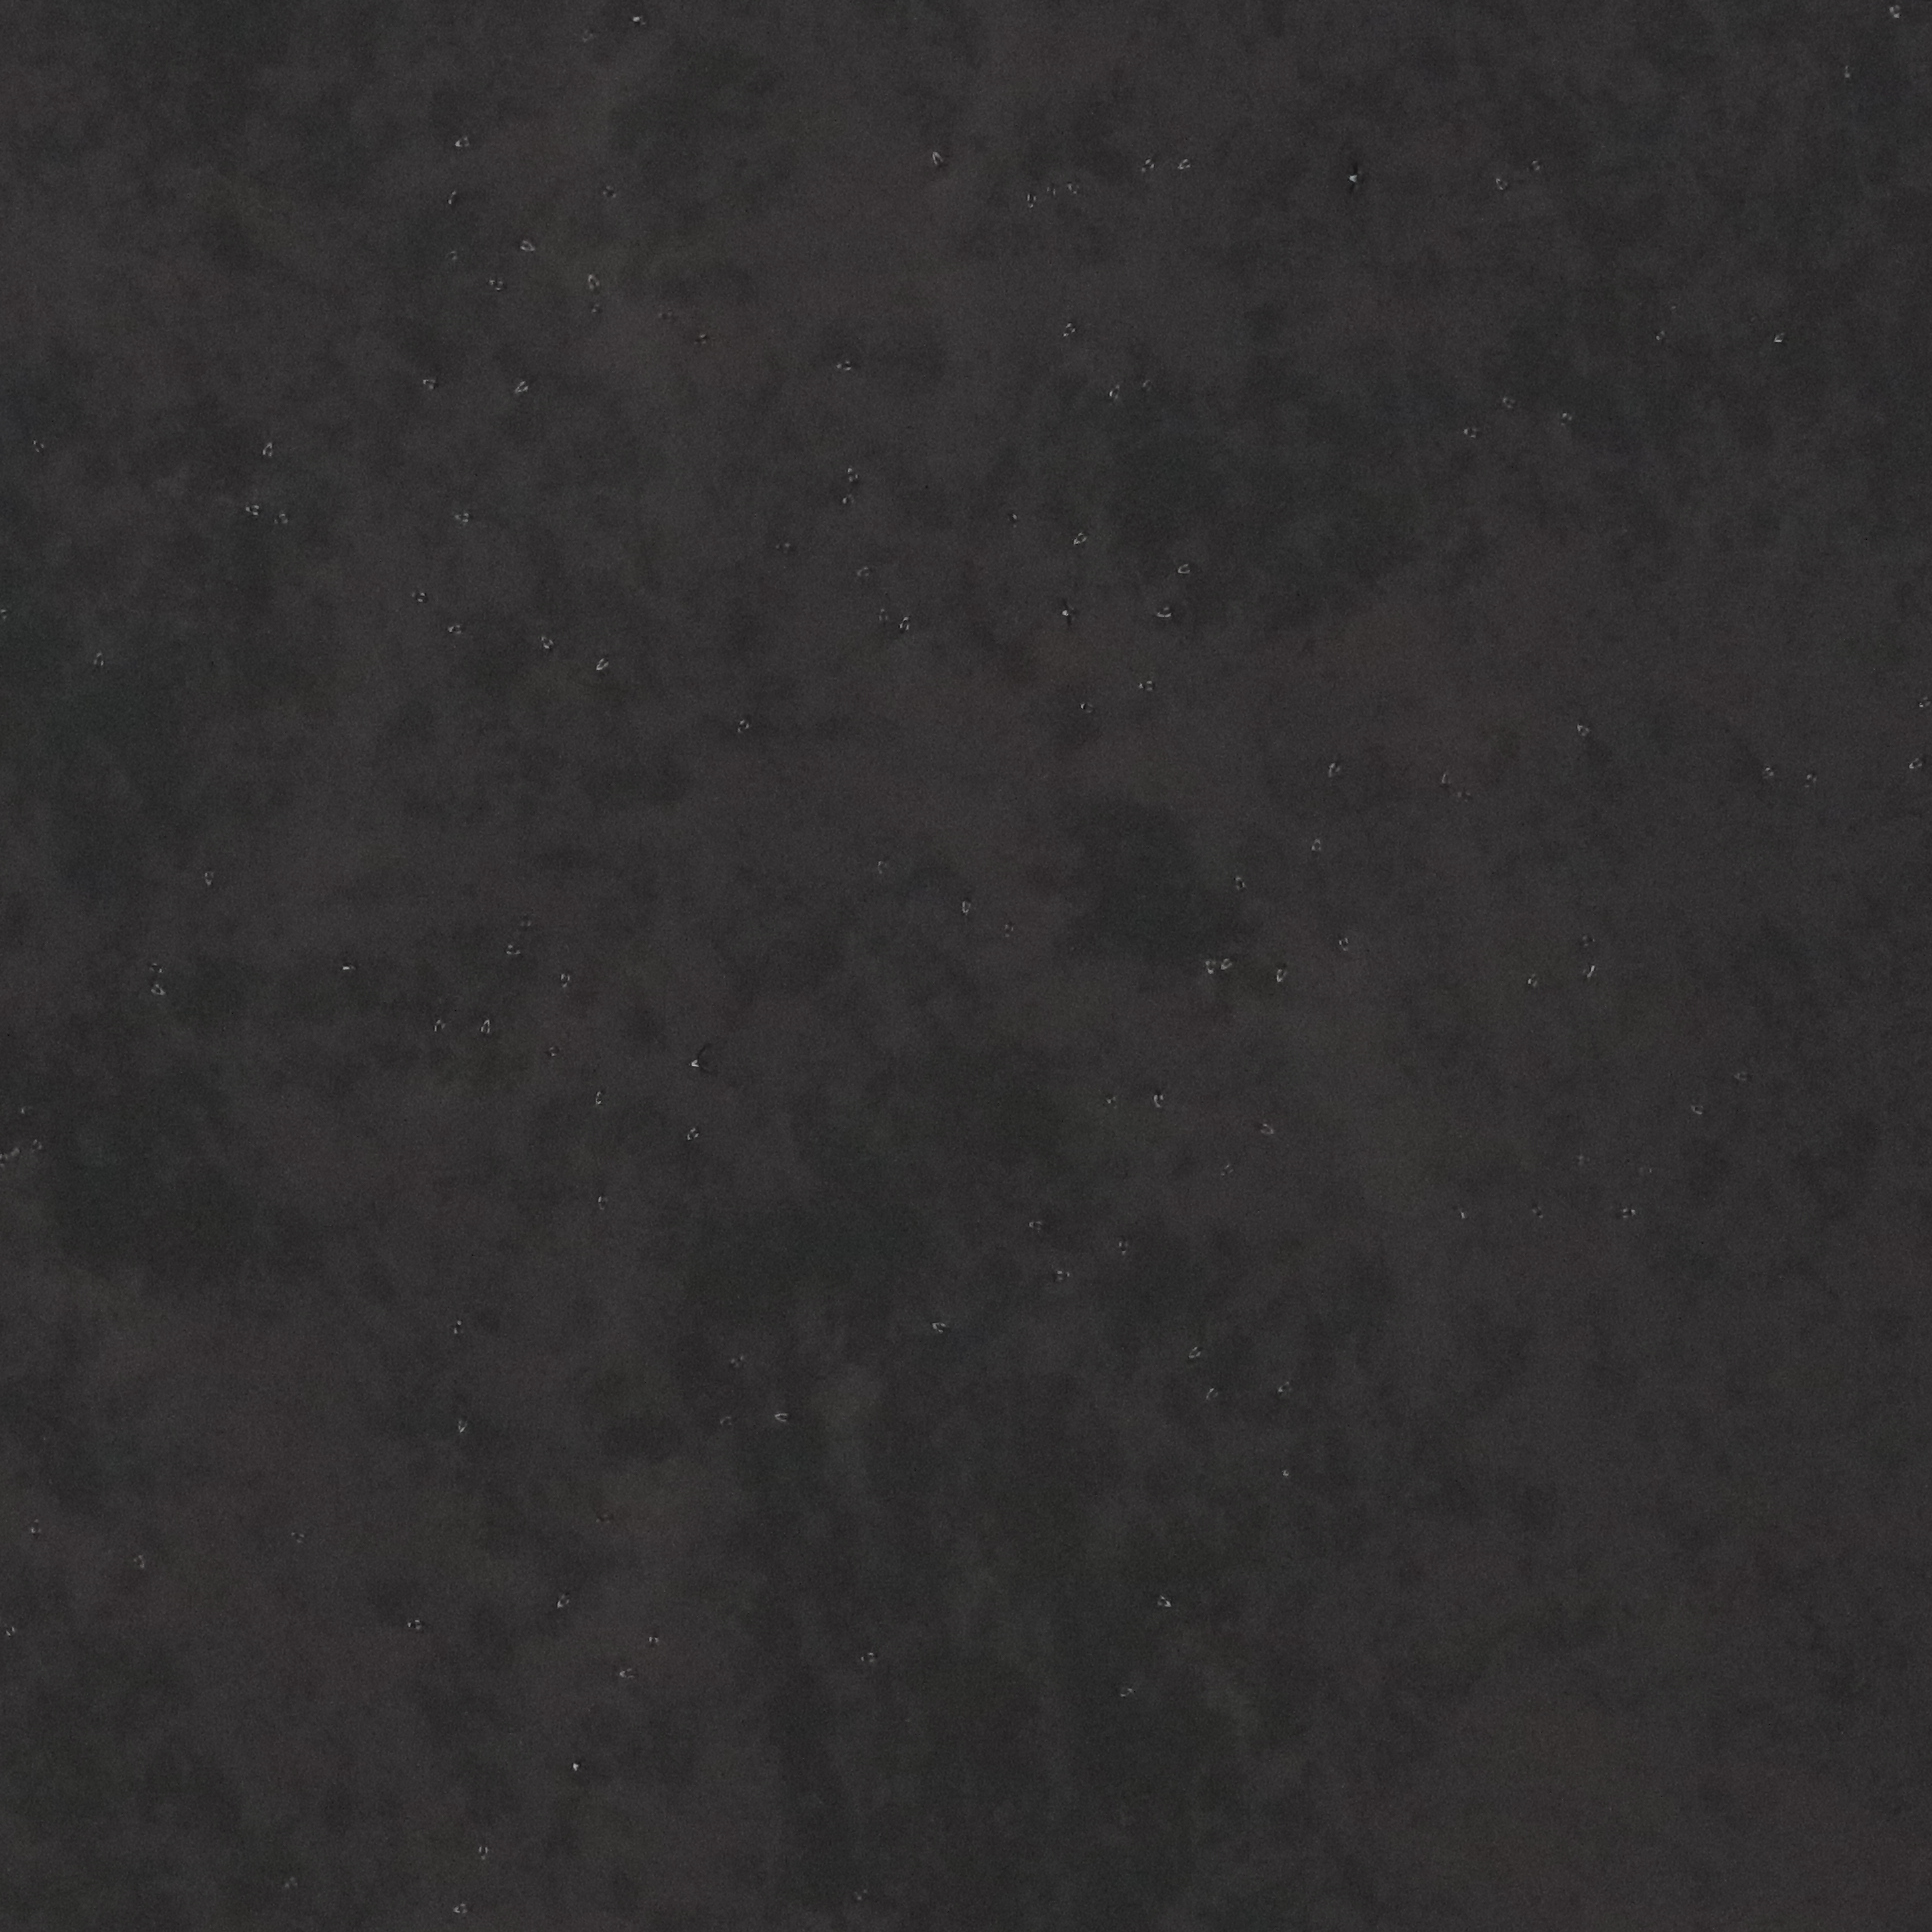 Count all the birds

138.